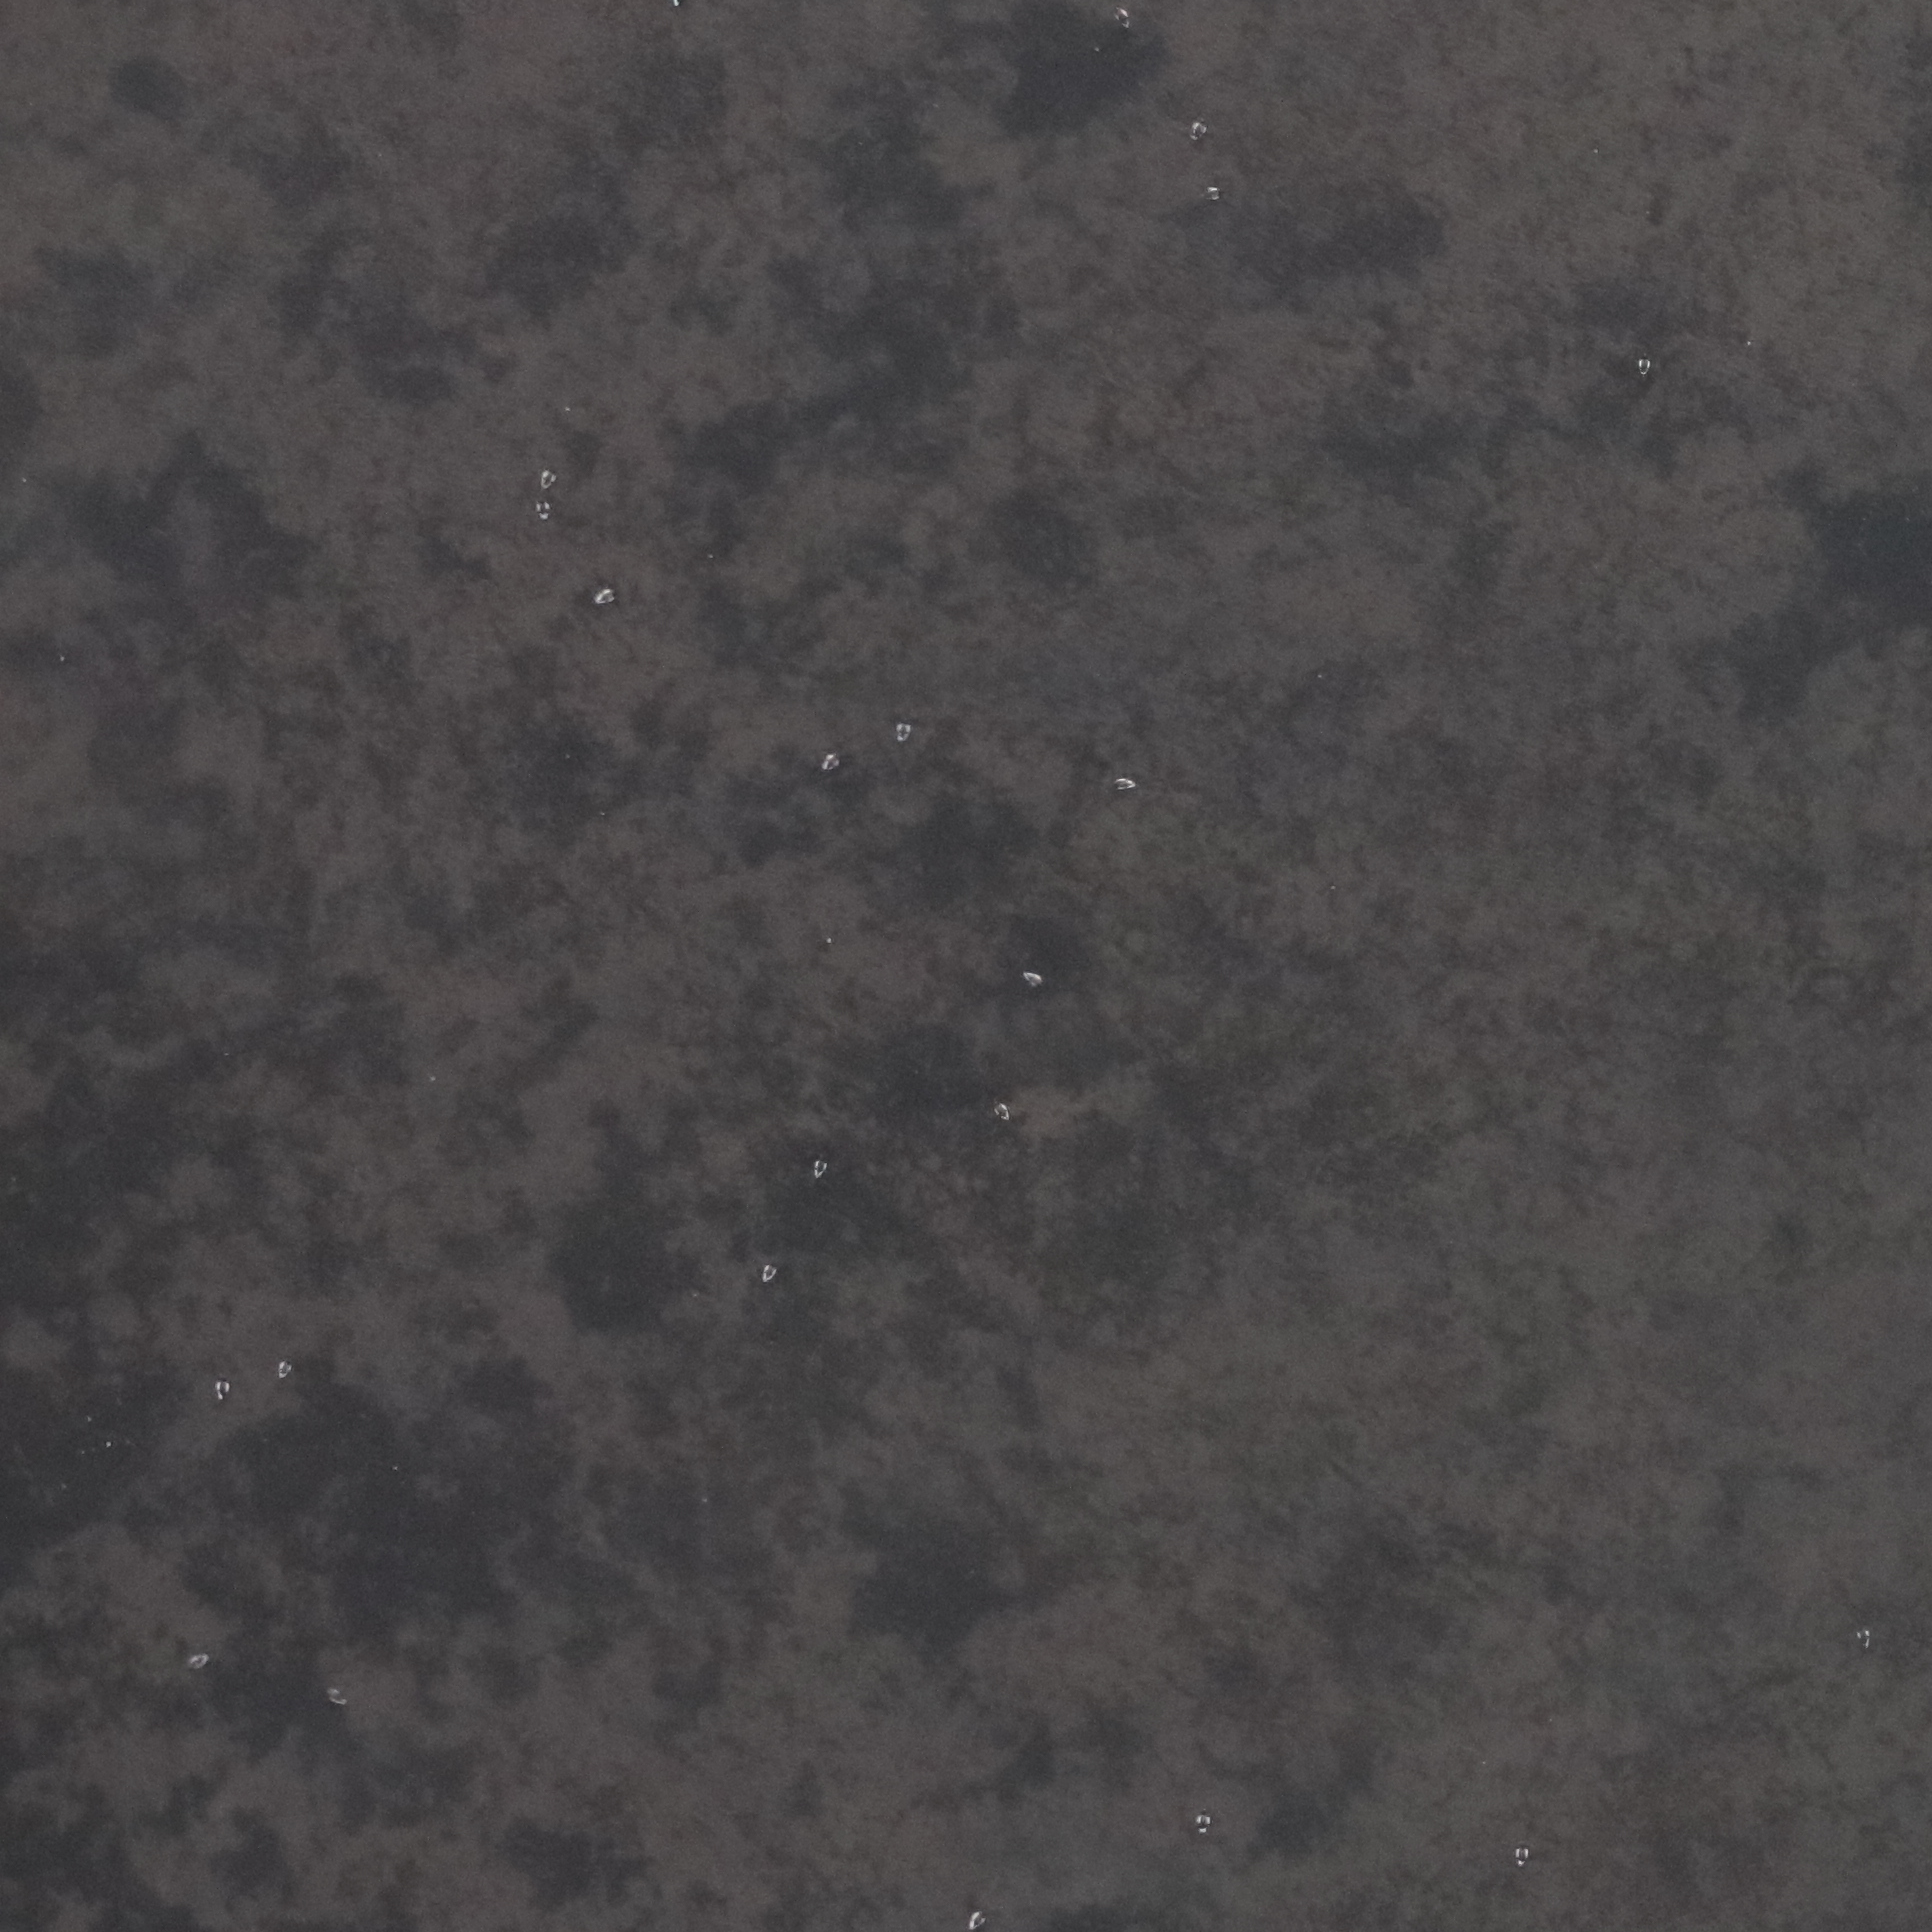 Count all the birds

23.